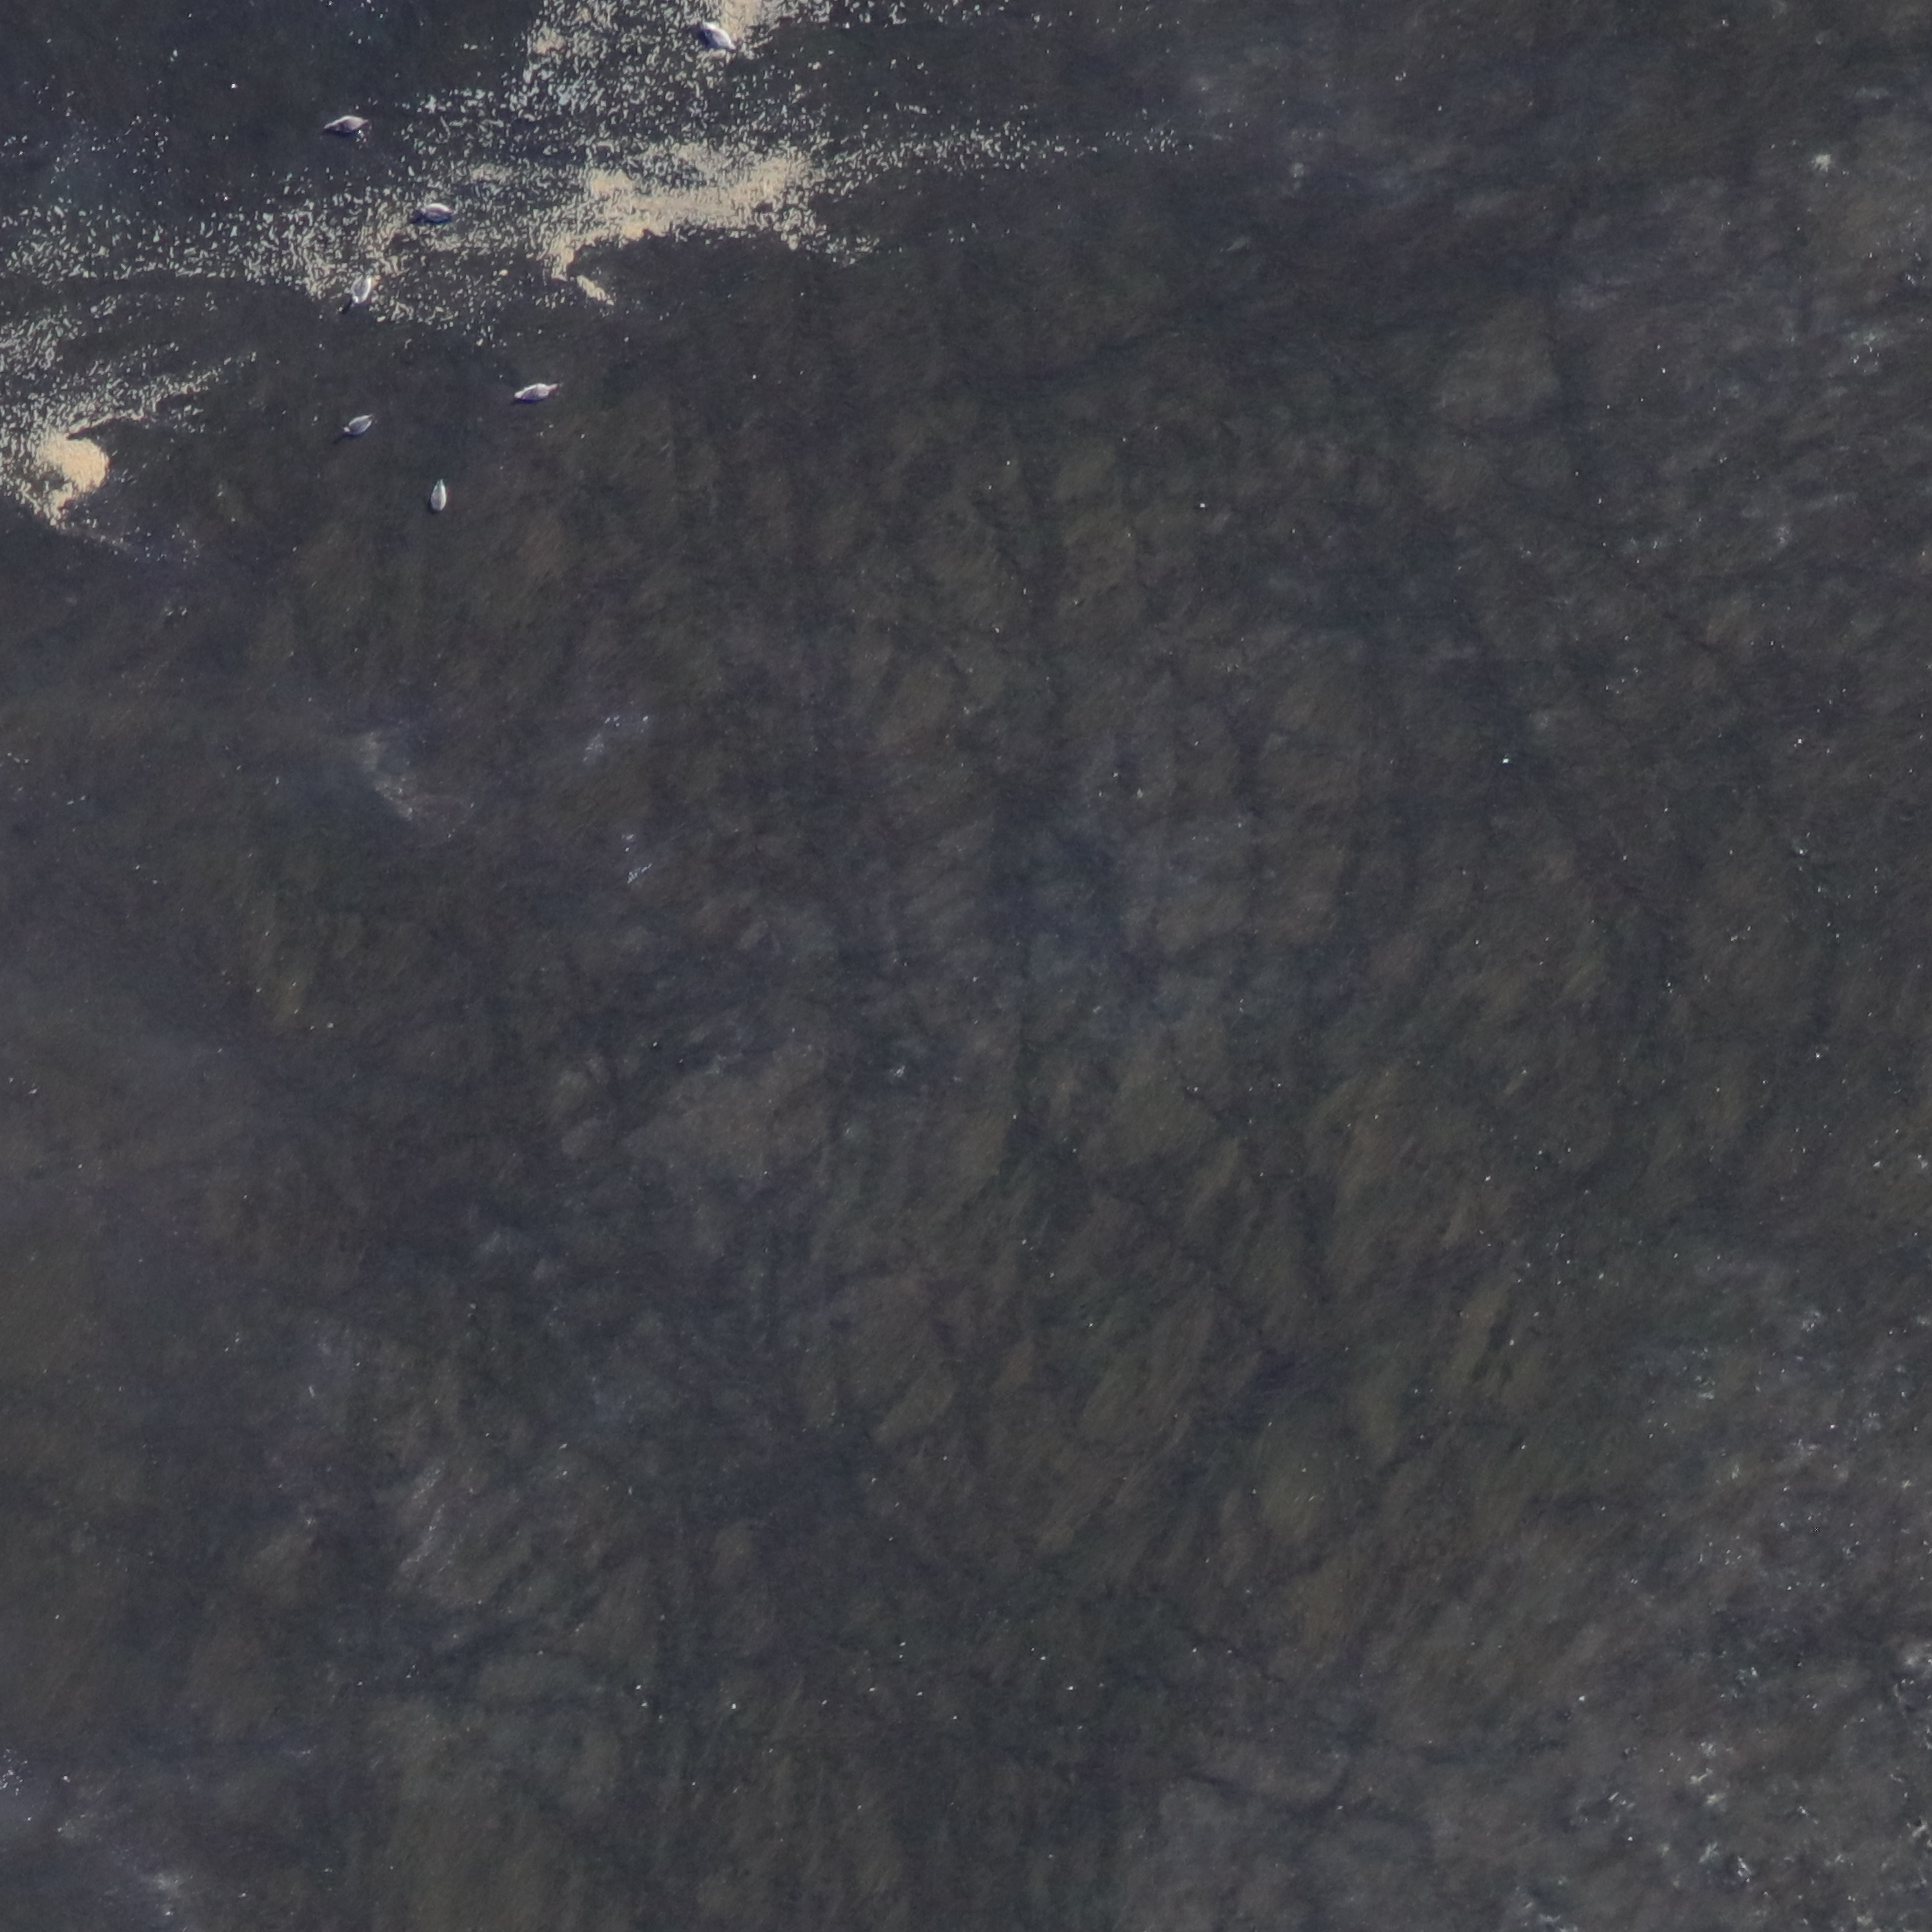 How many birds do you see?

7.